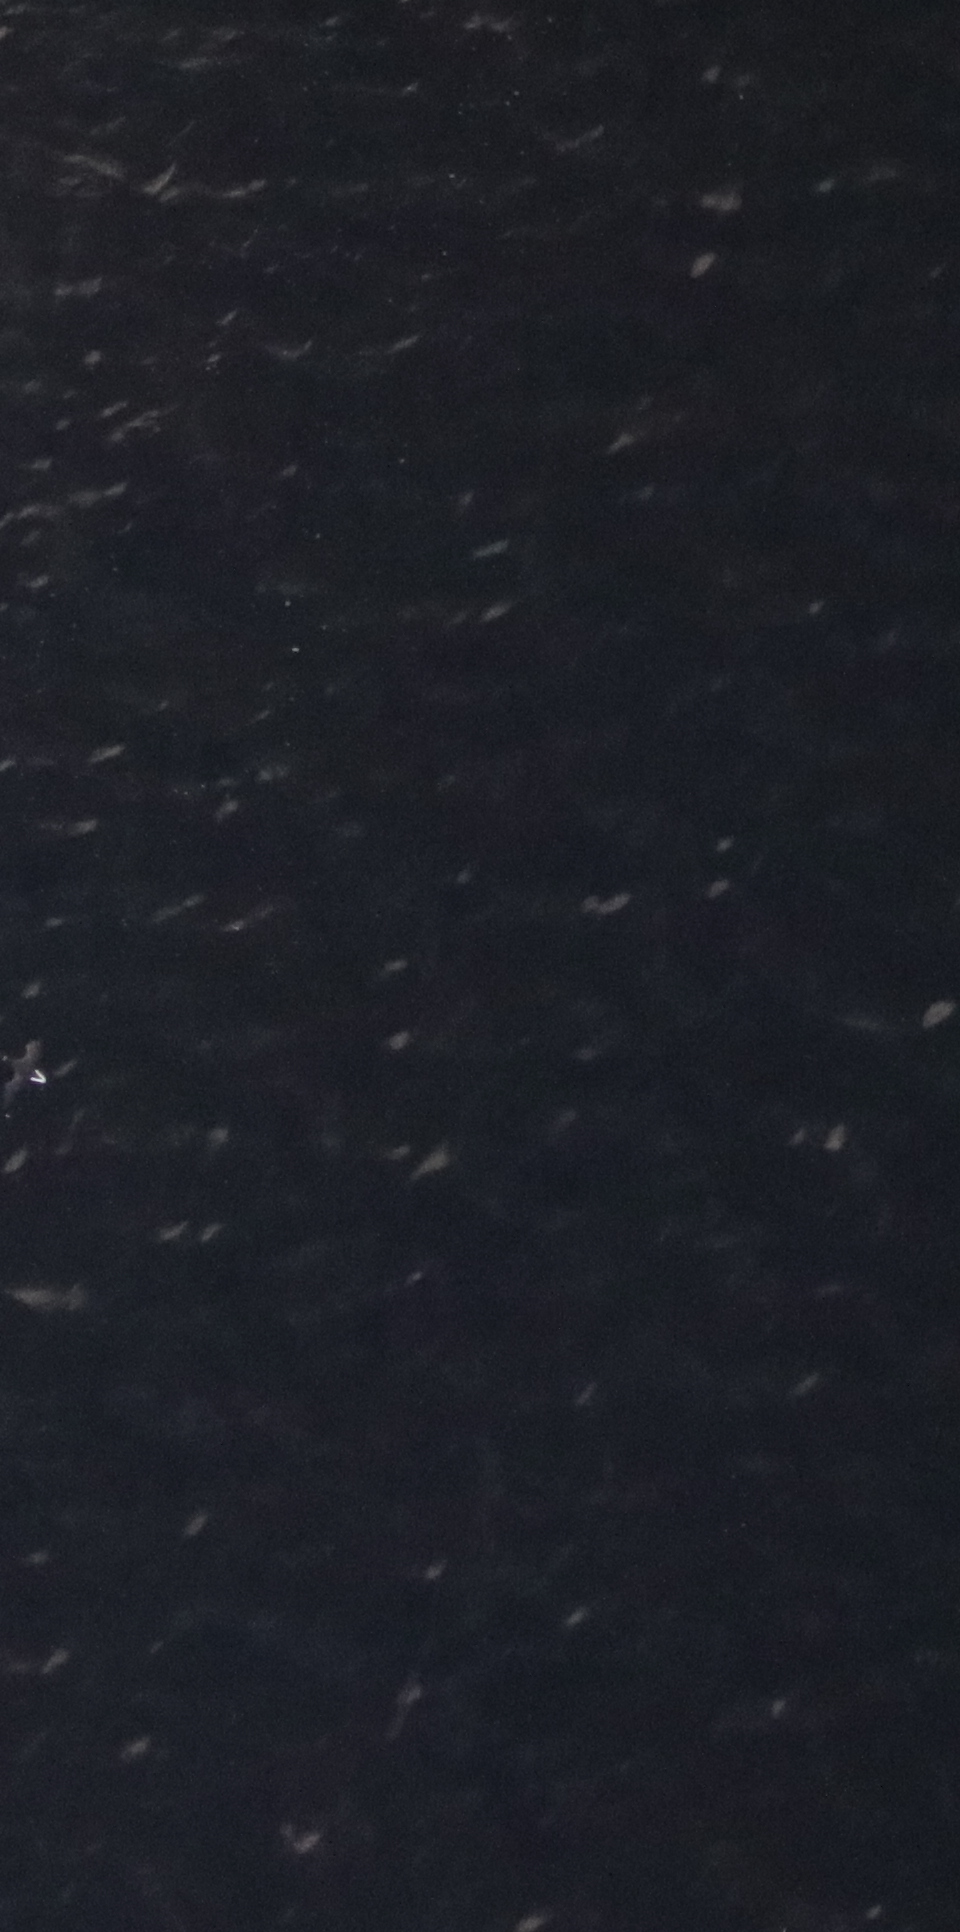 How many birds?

1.